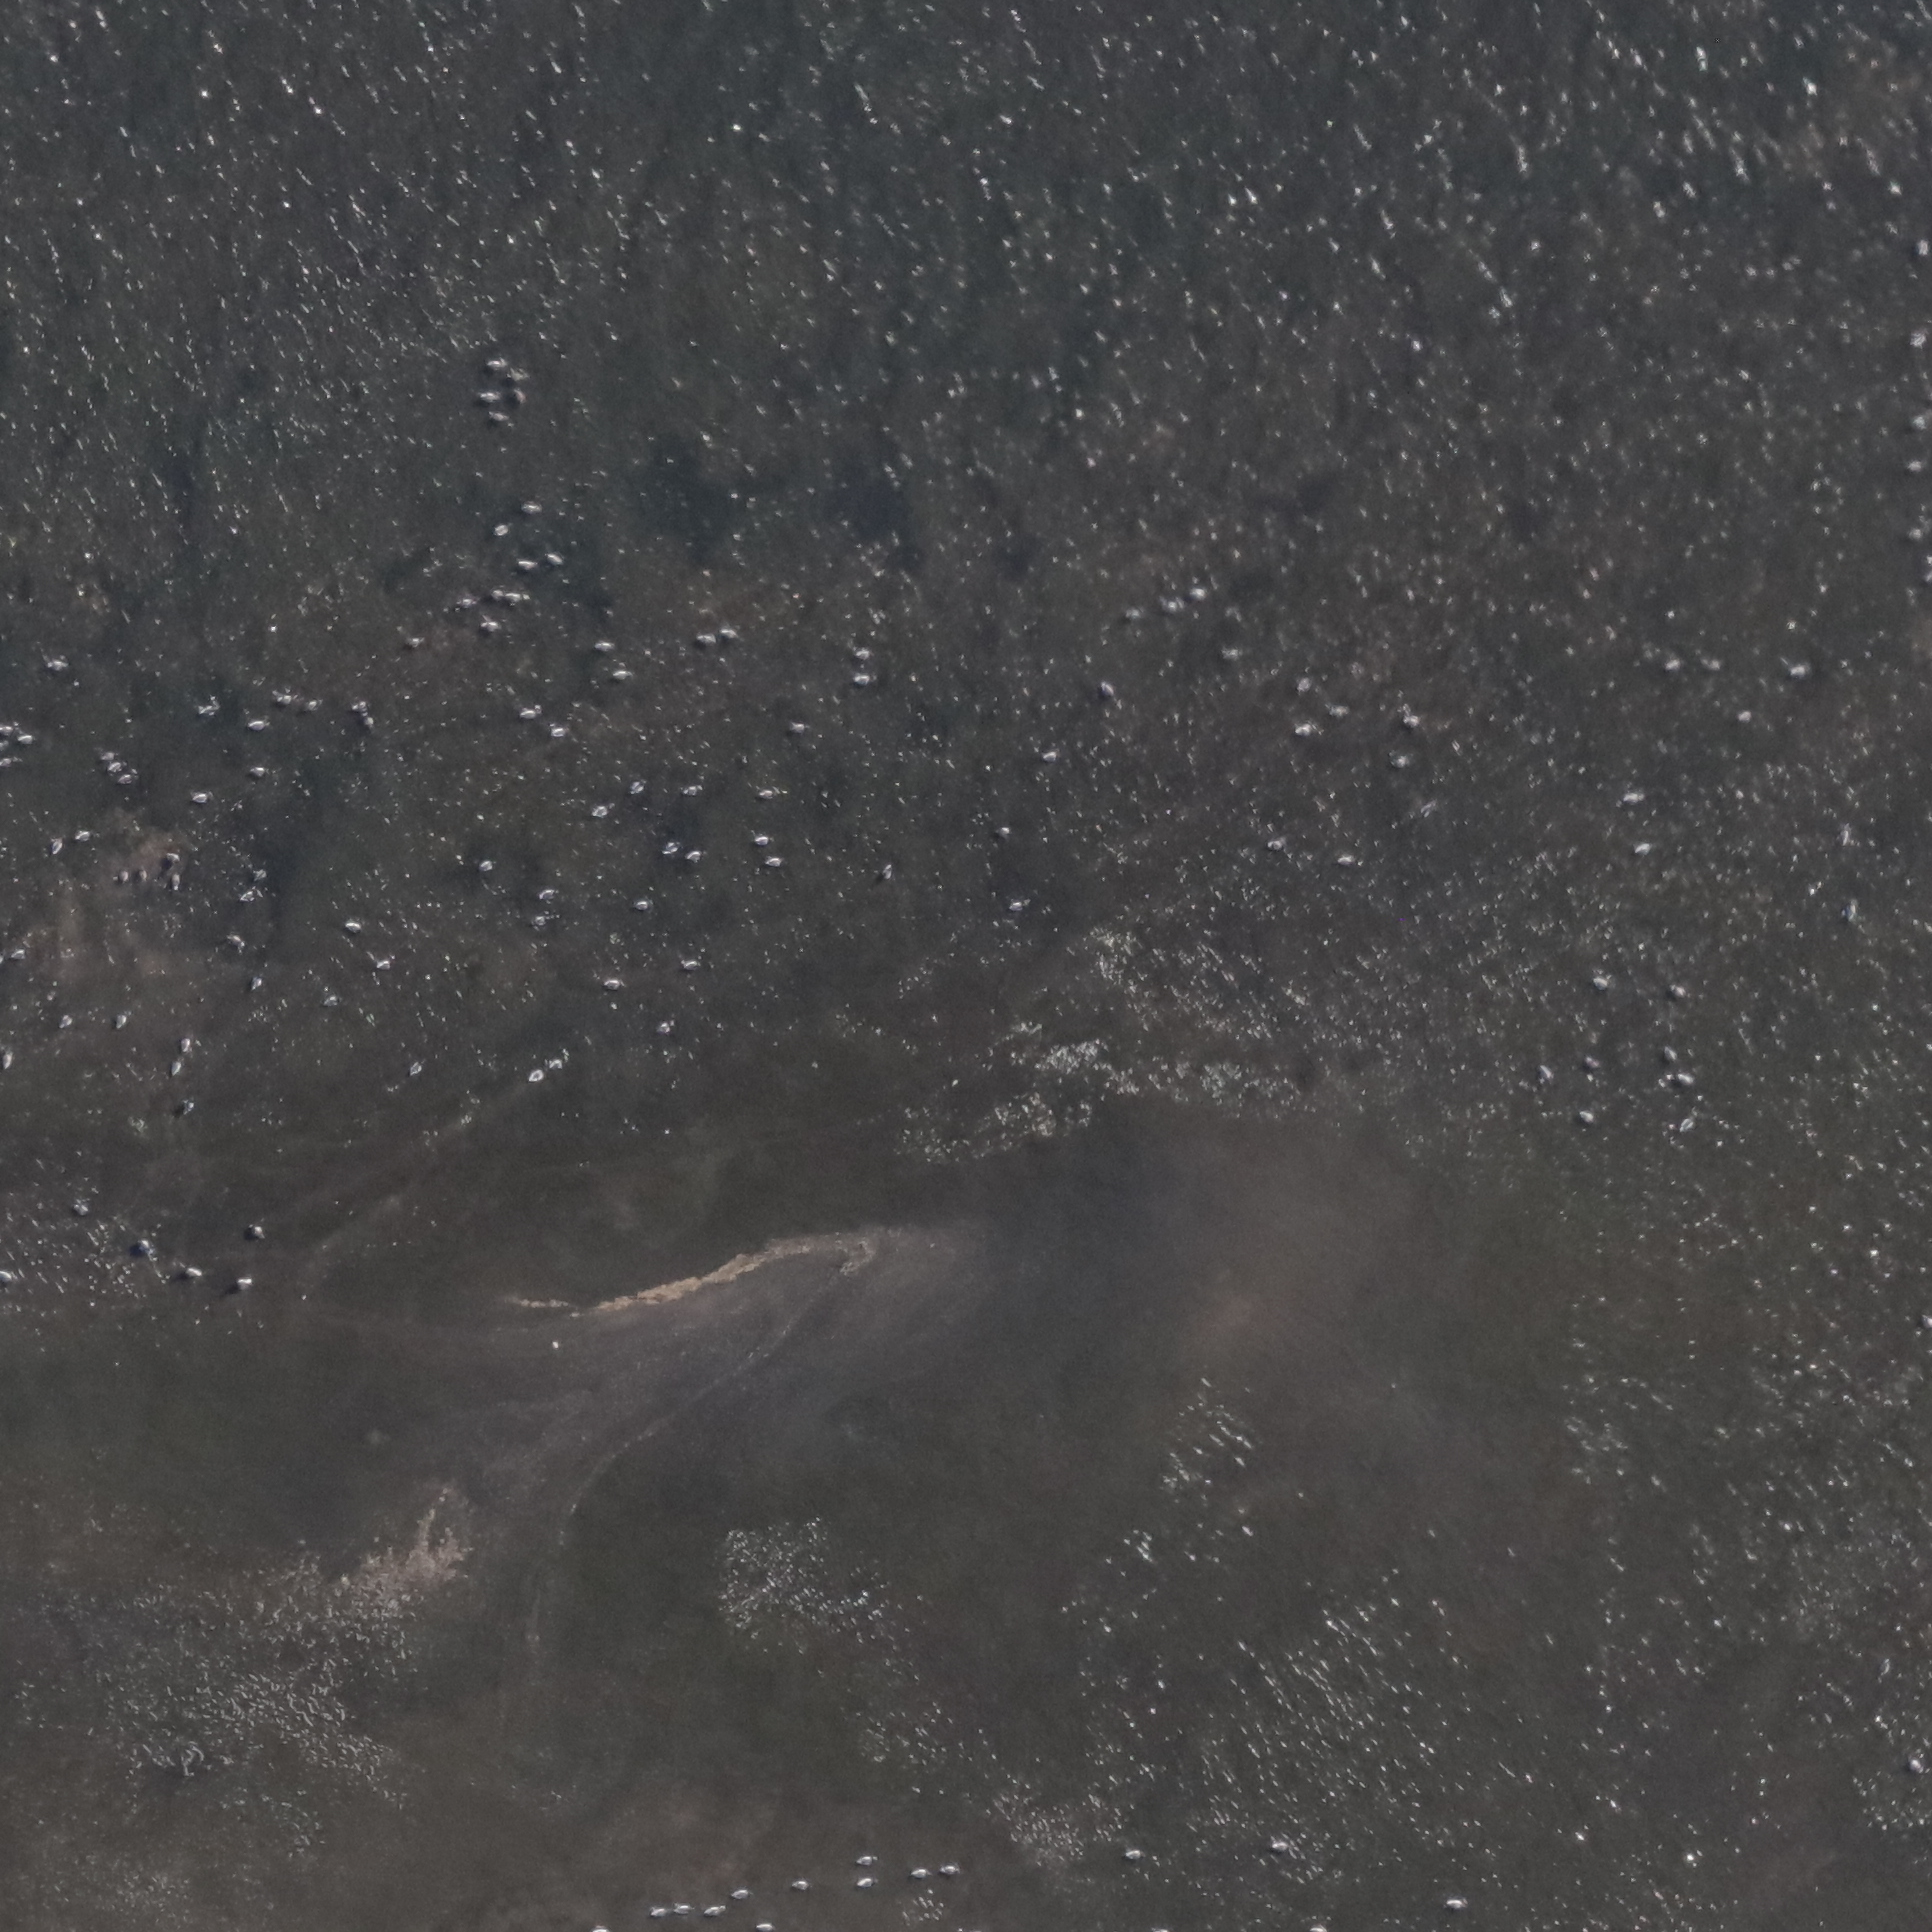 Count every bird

136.